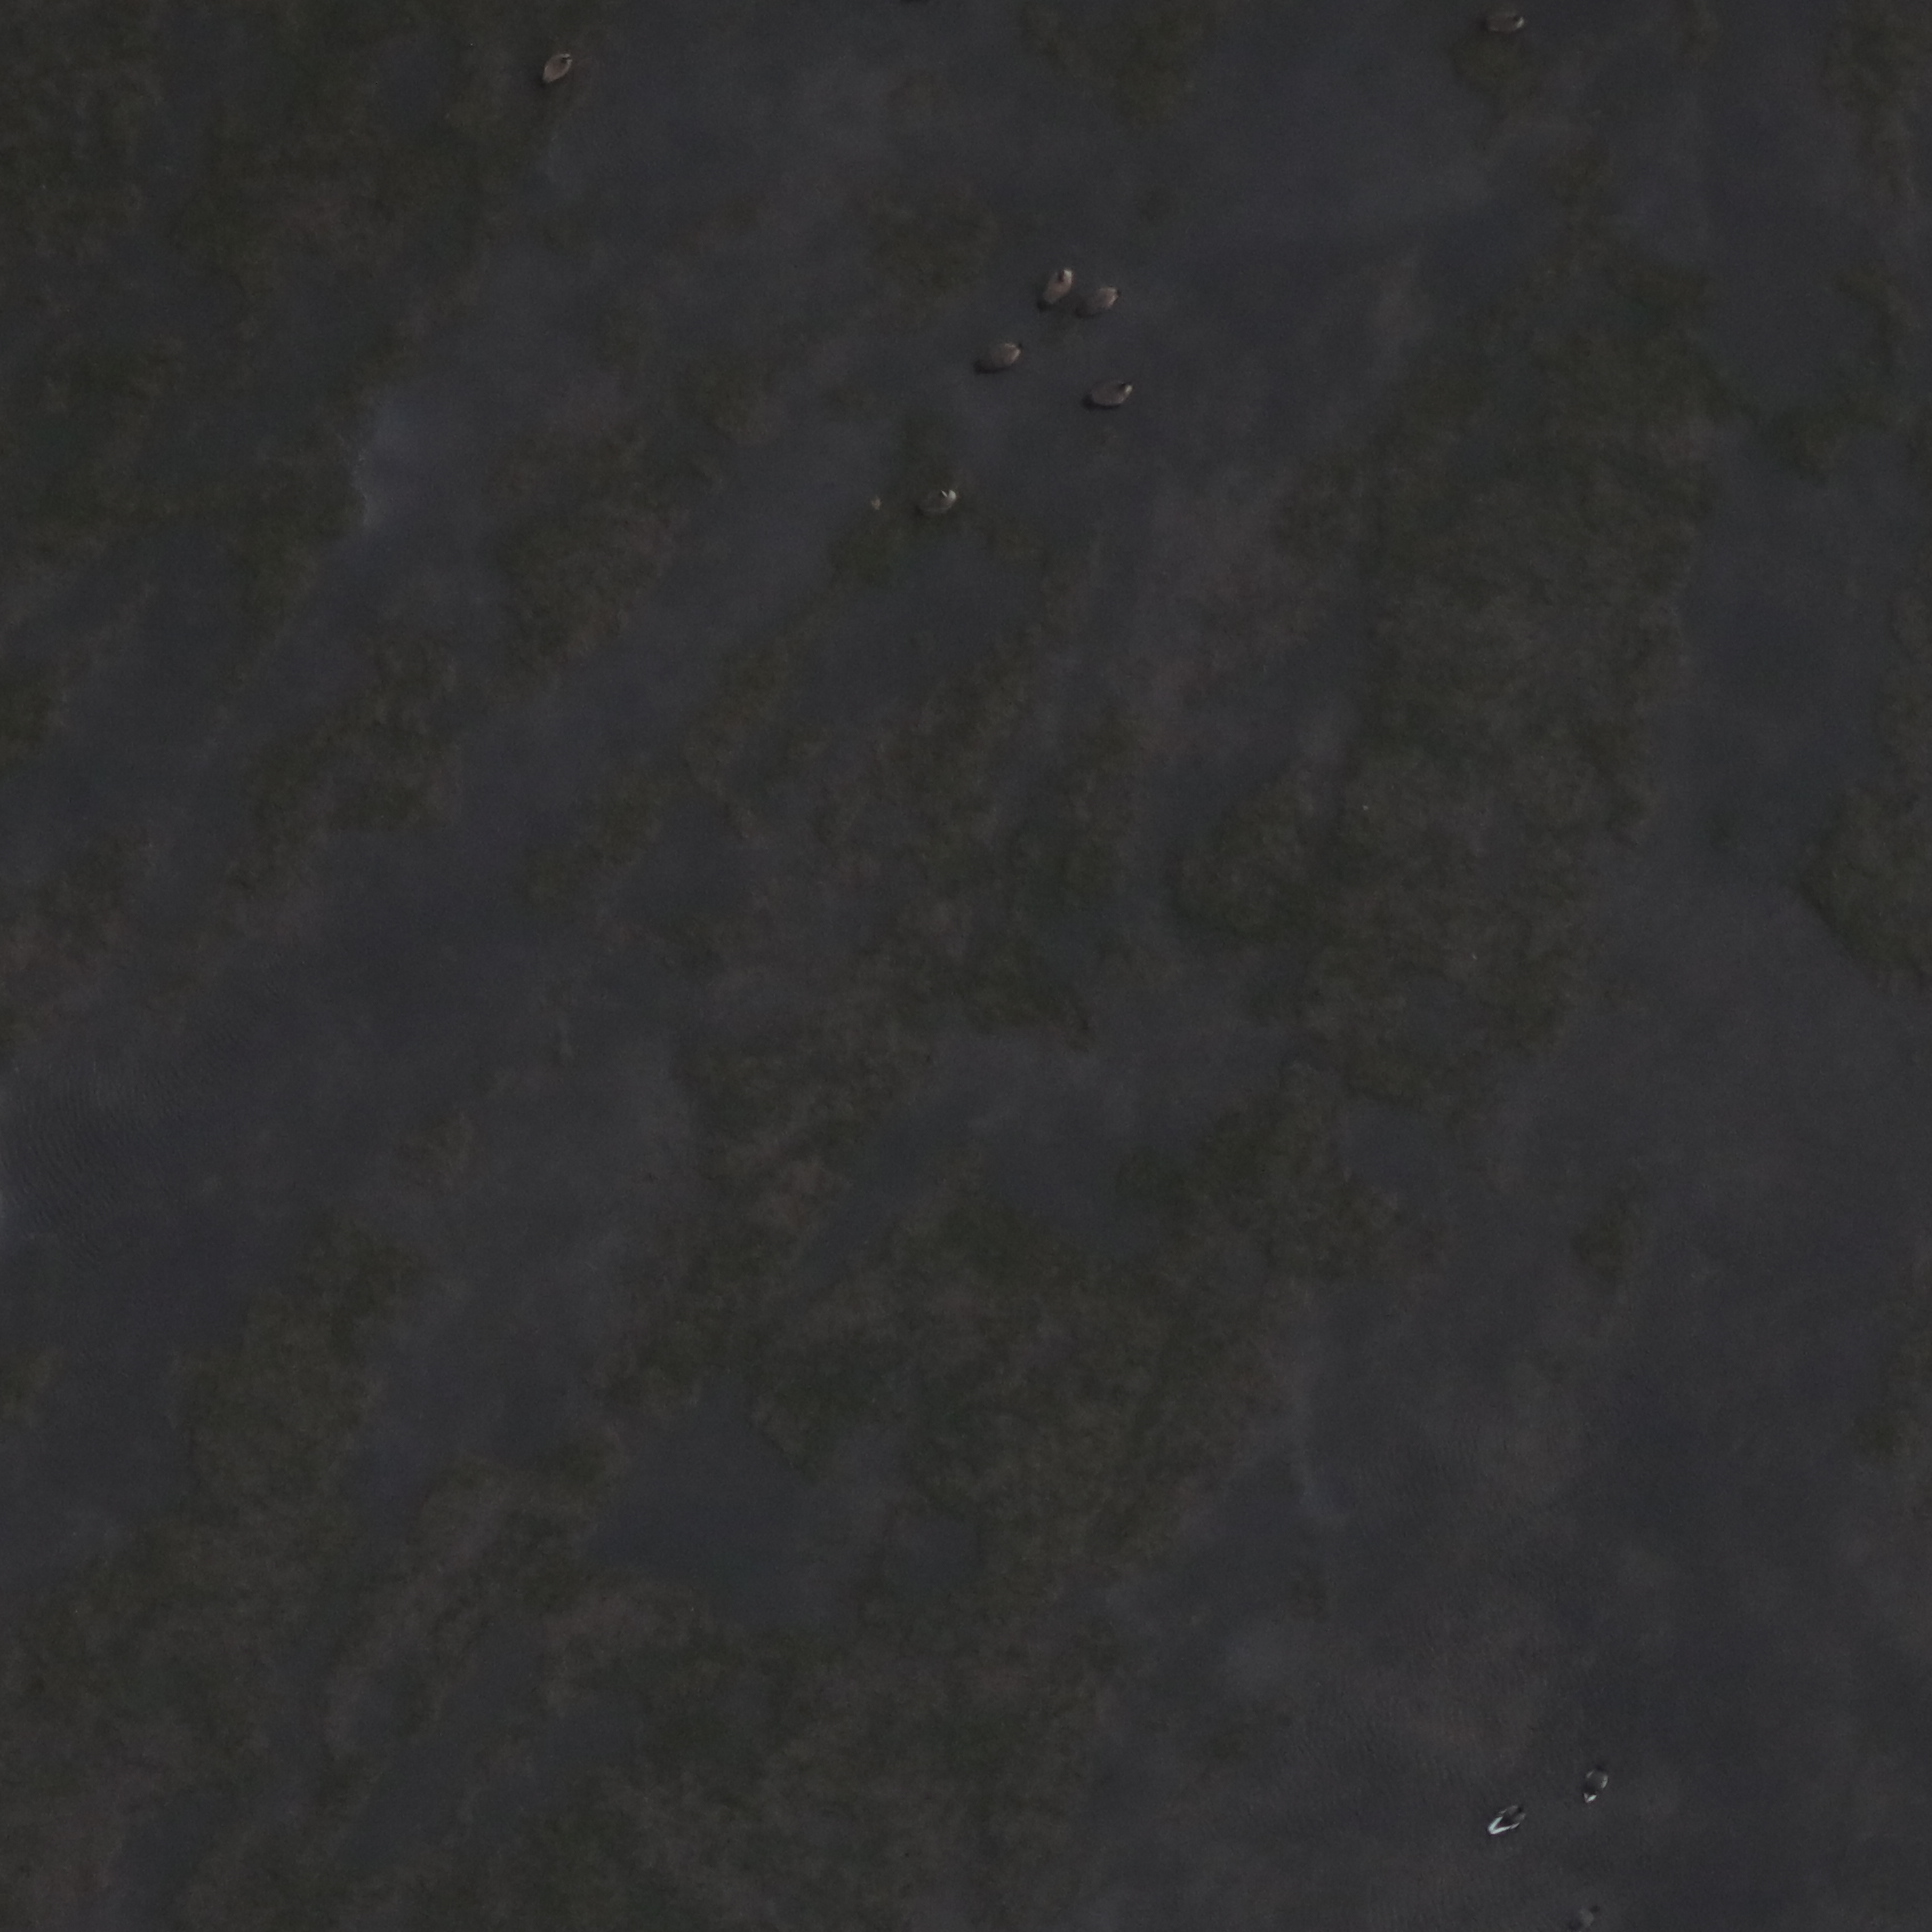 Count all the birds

10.